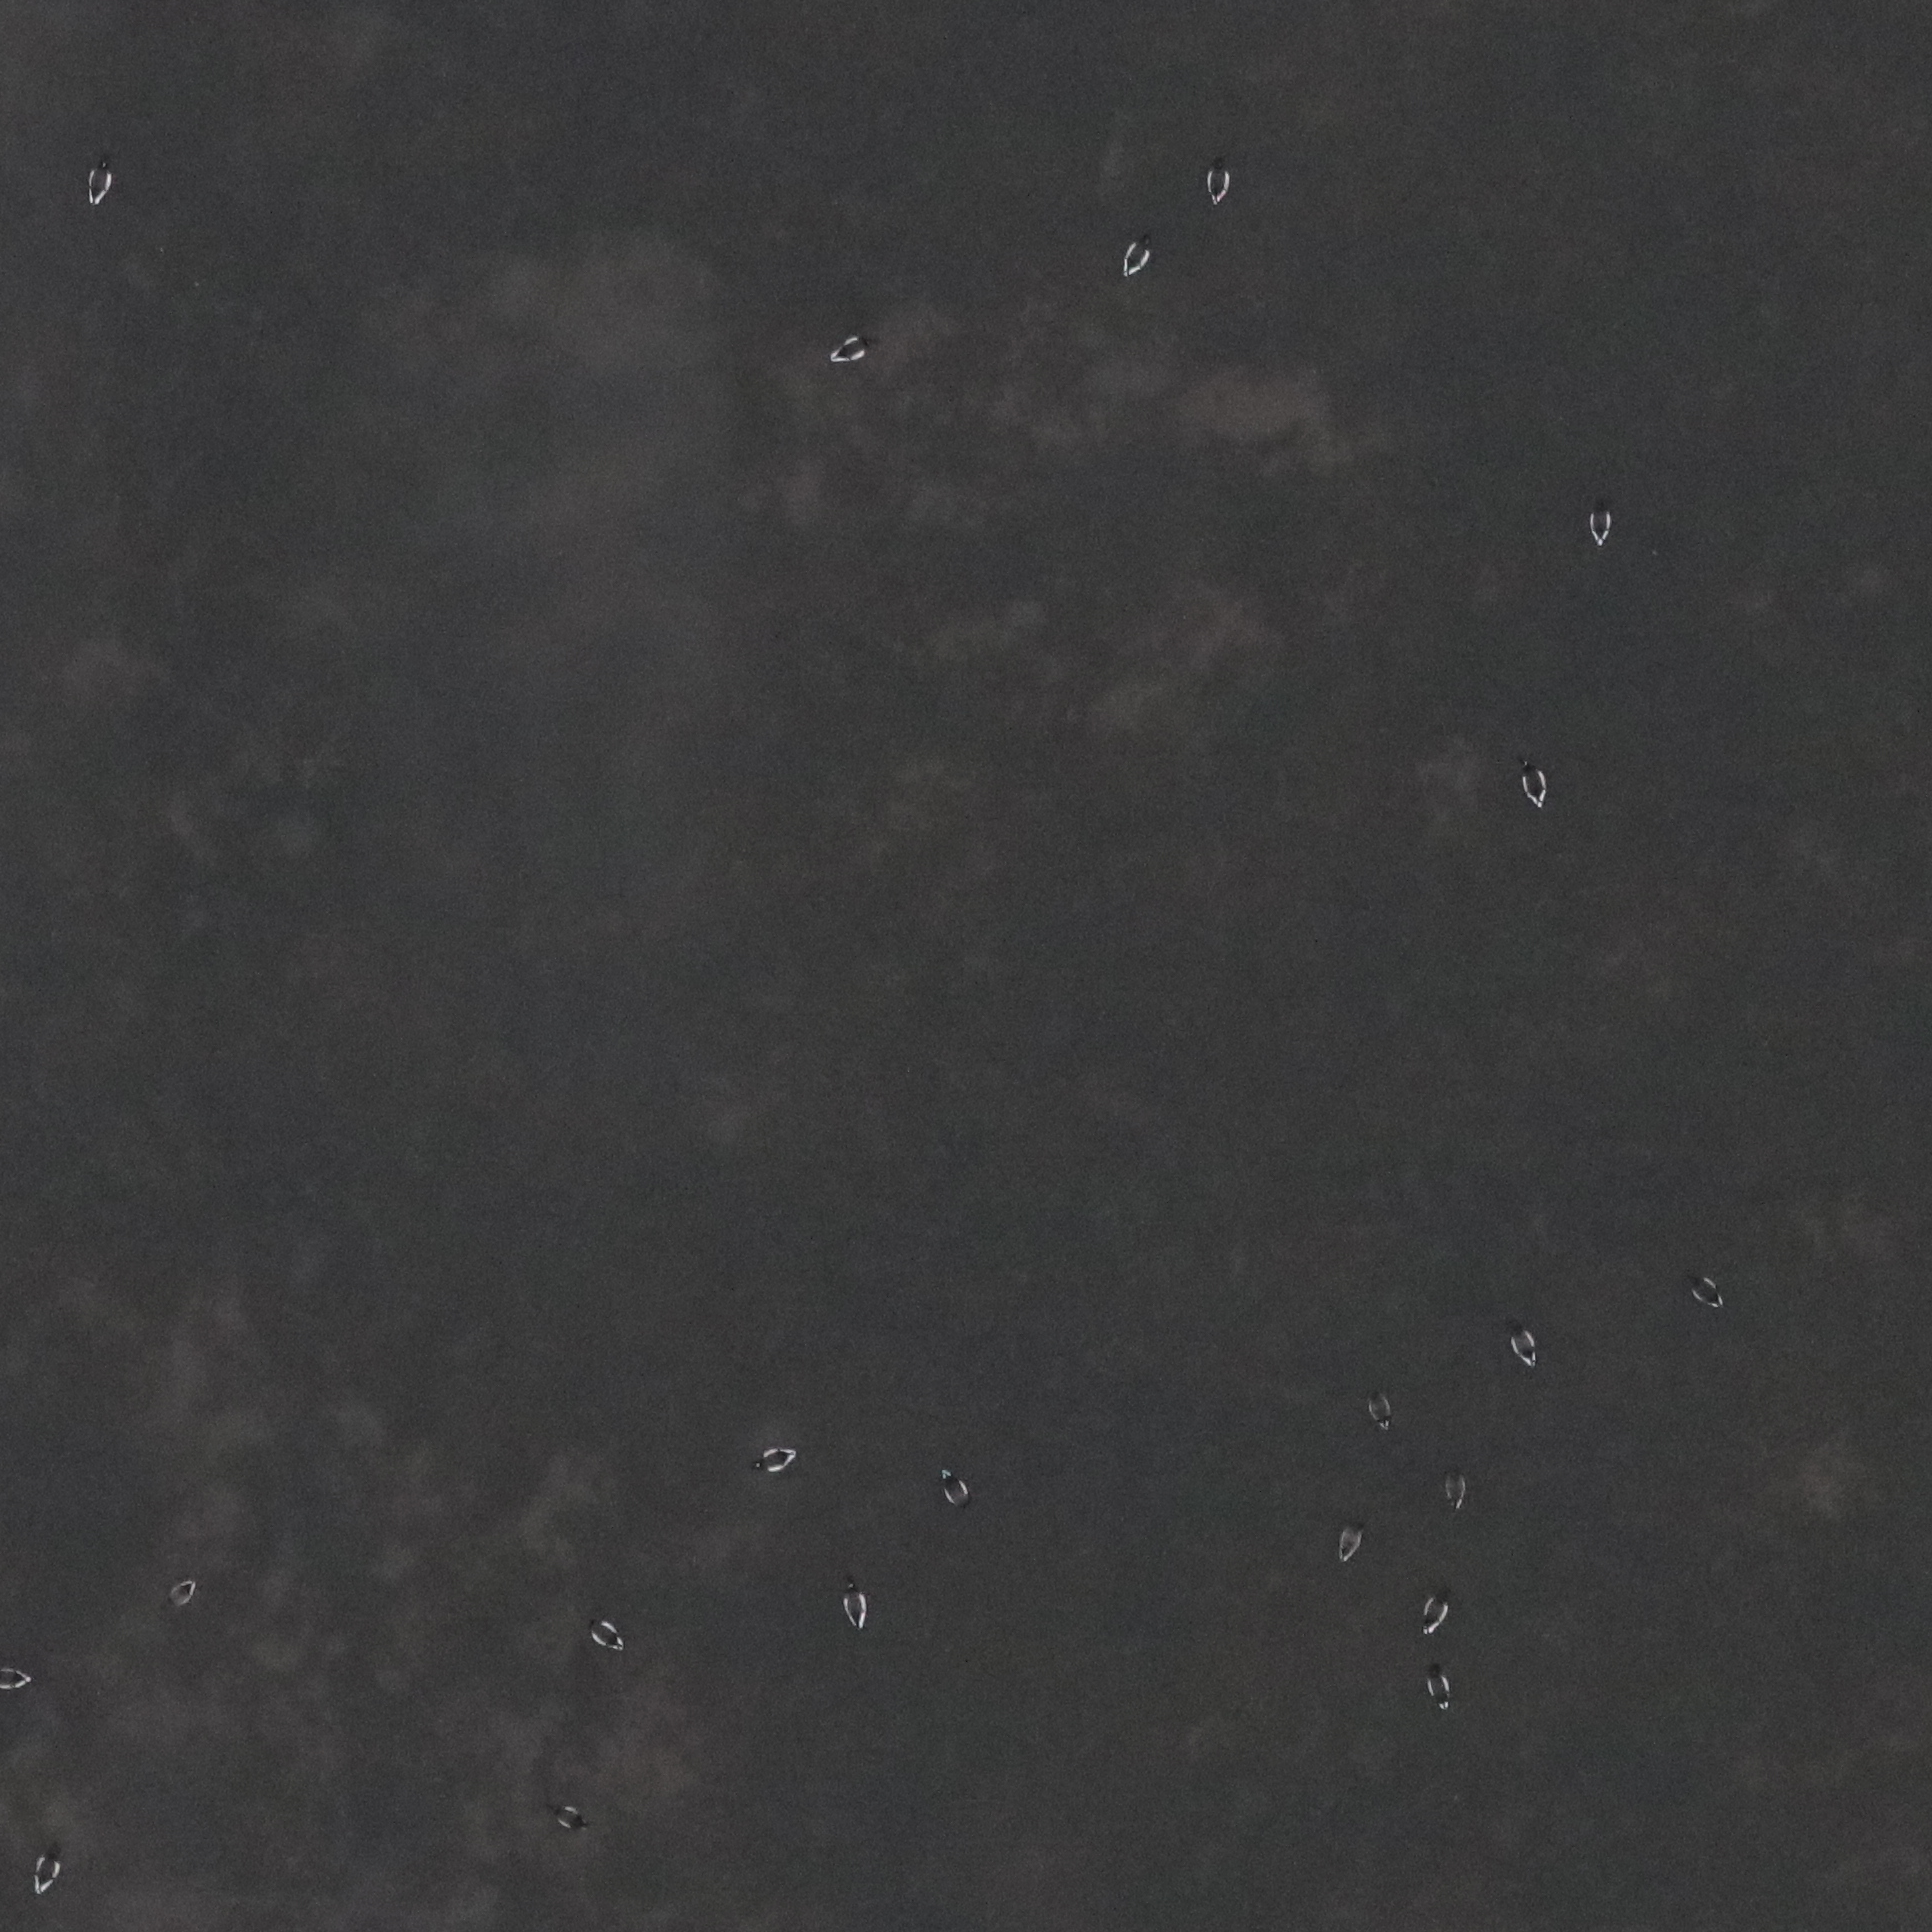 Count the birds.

21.